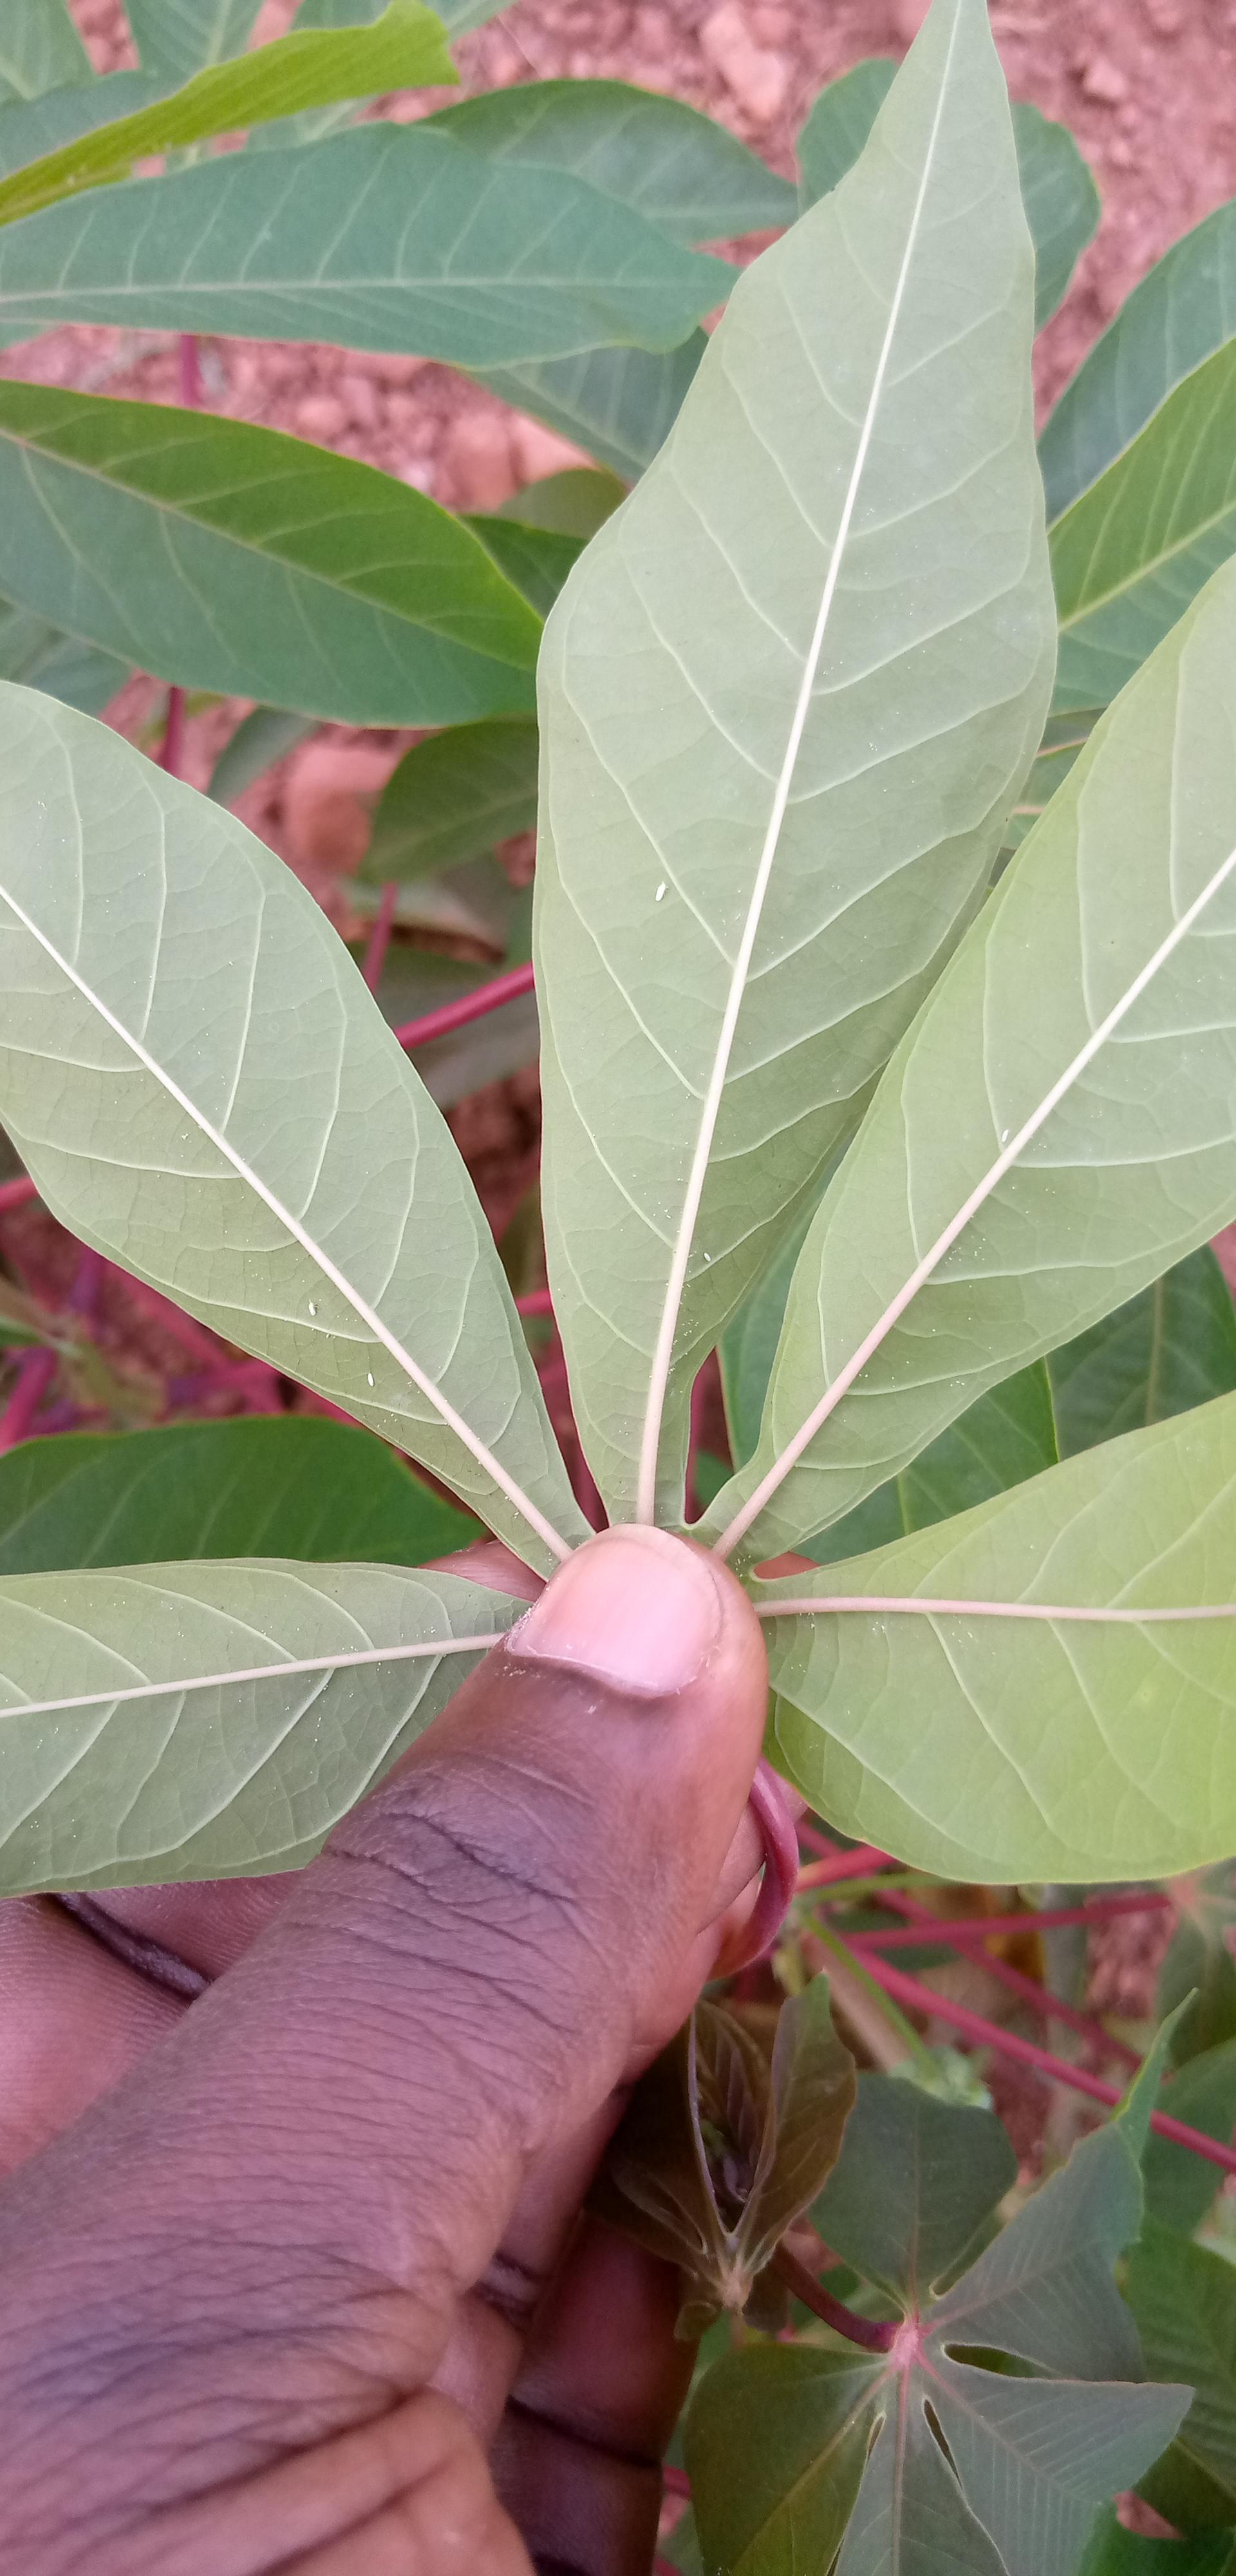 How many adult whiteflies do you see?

5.